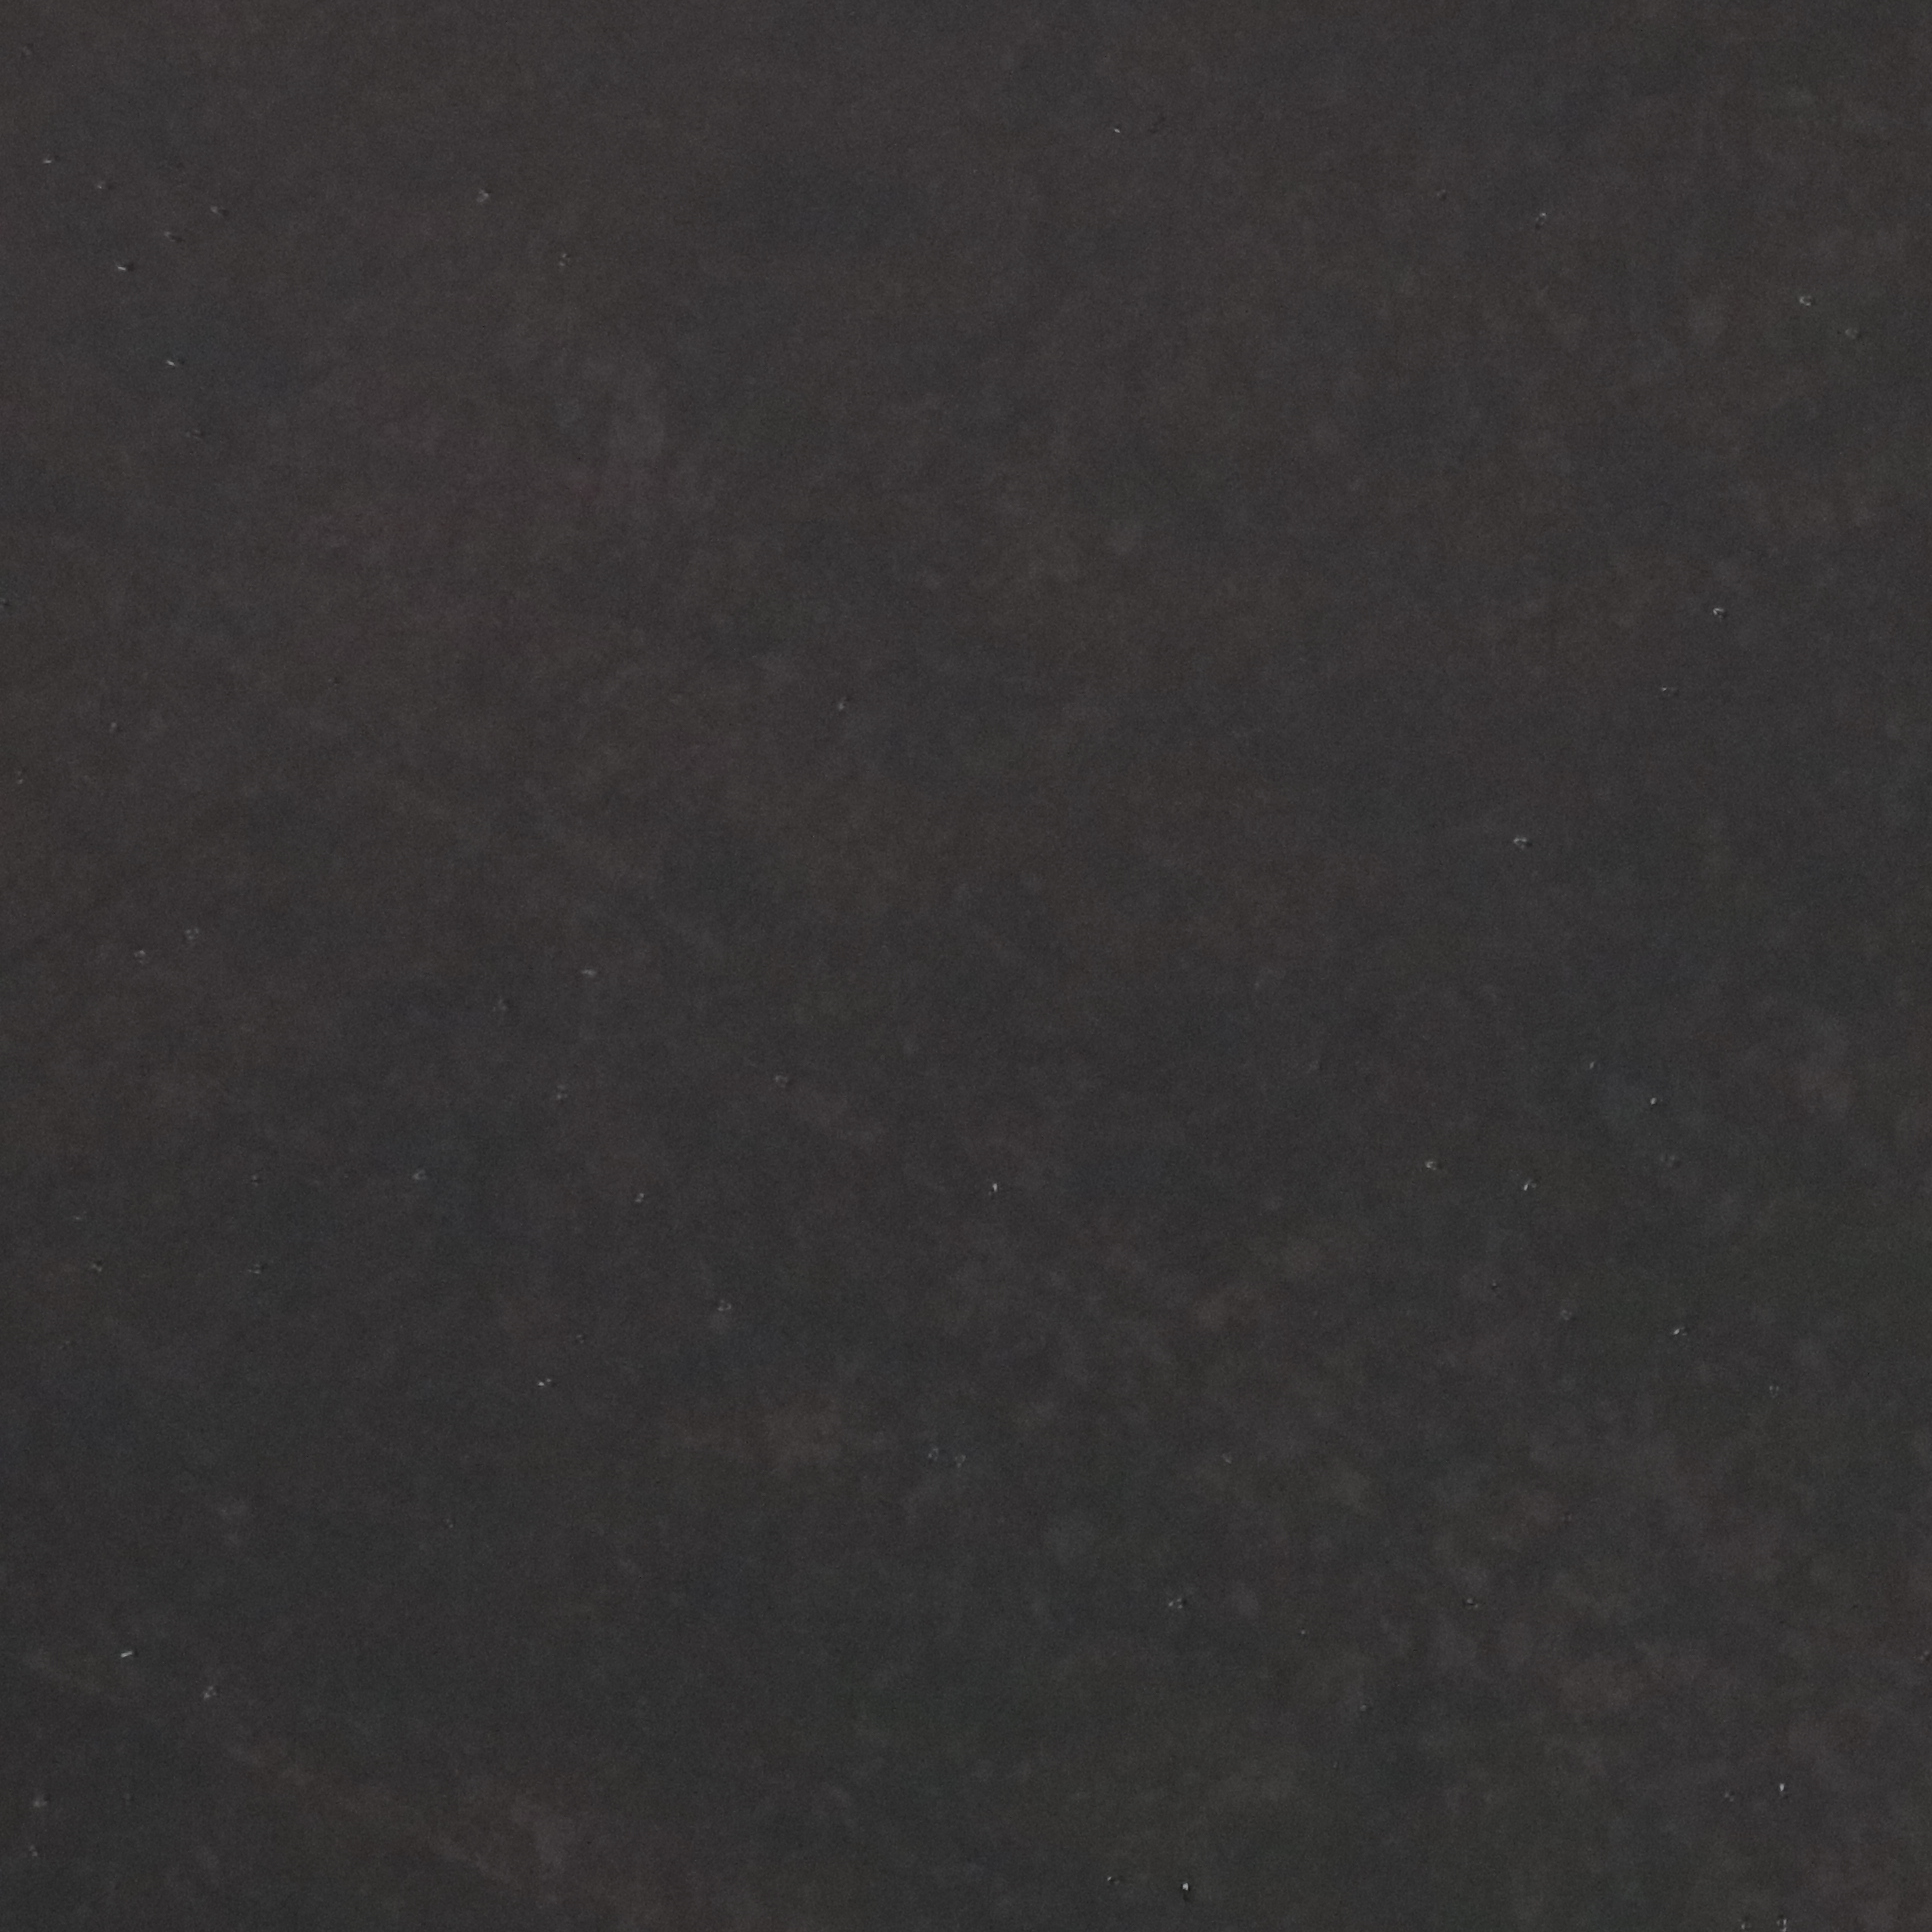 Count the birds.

68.